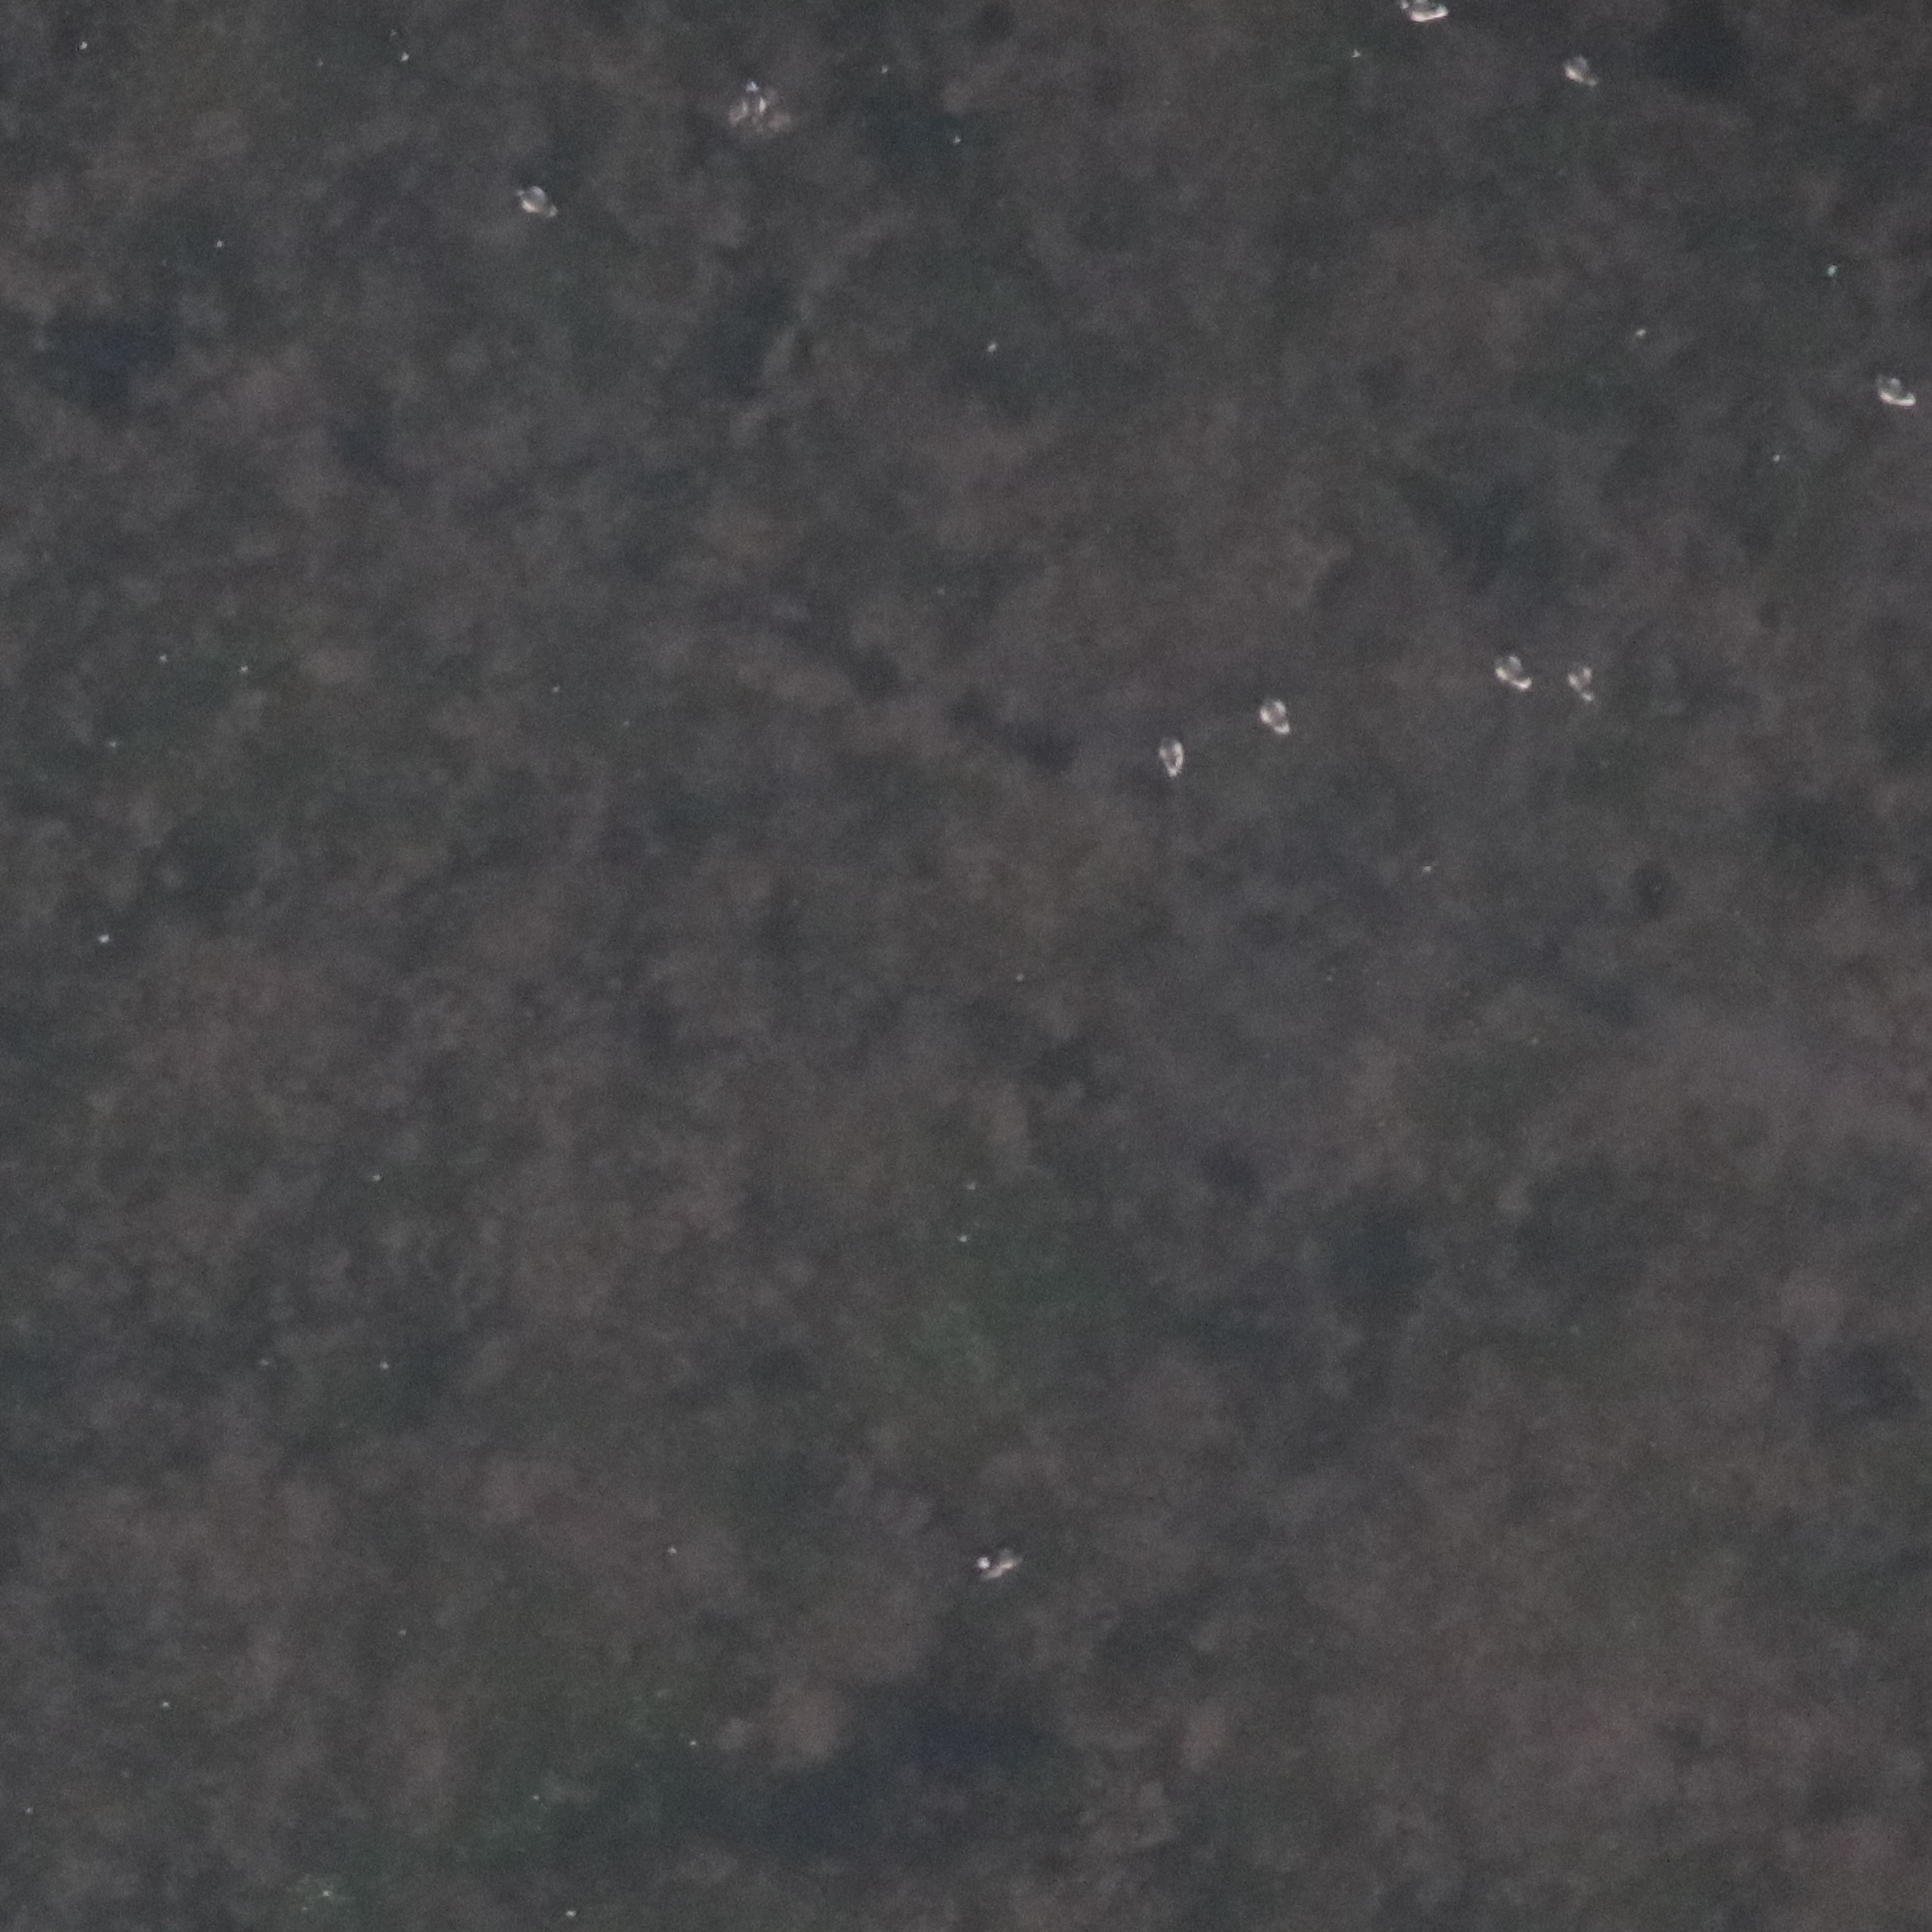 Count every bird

10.